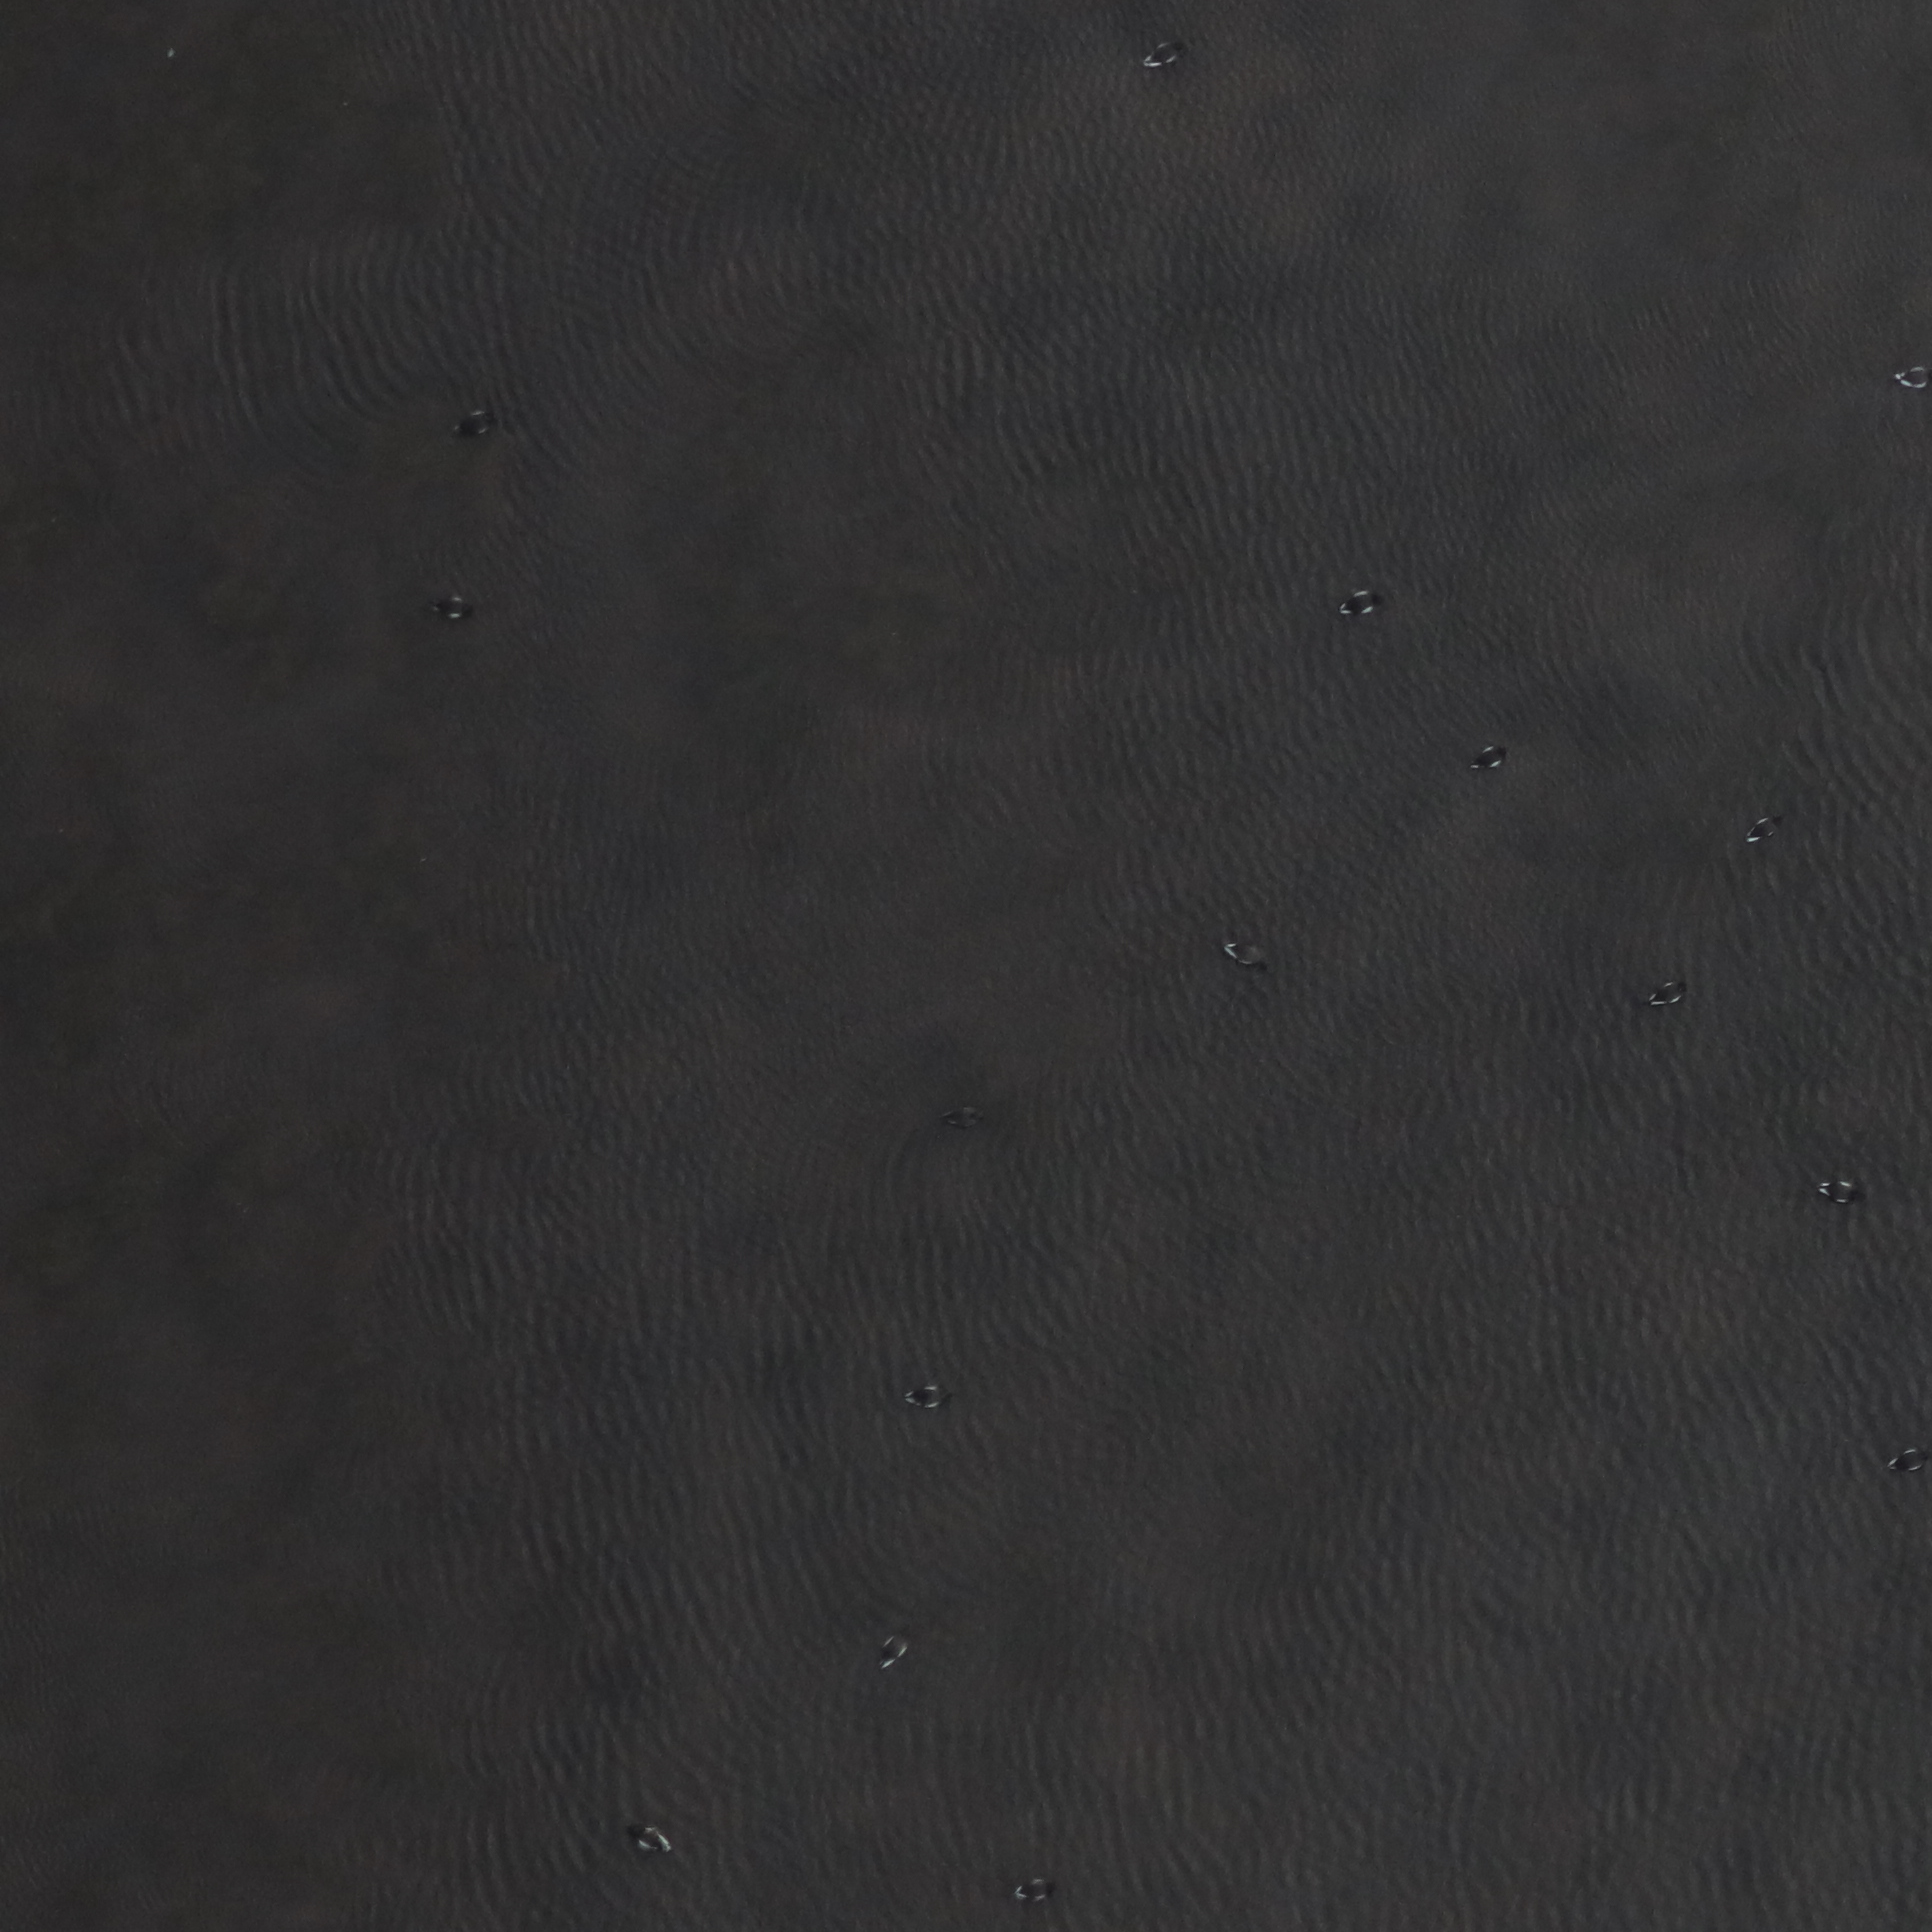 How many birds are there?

15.